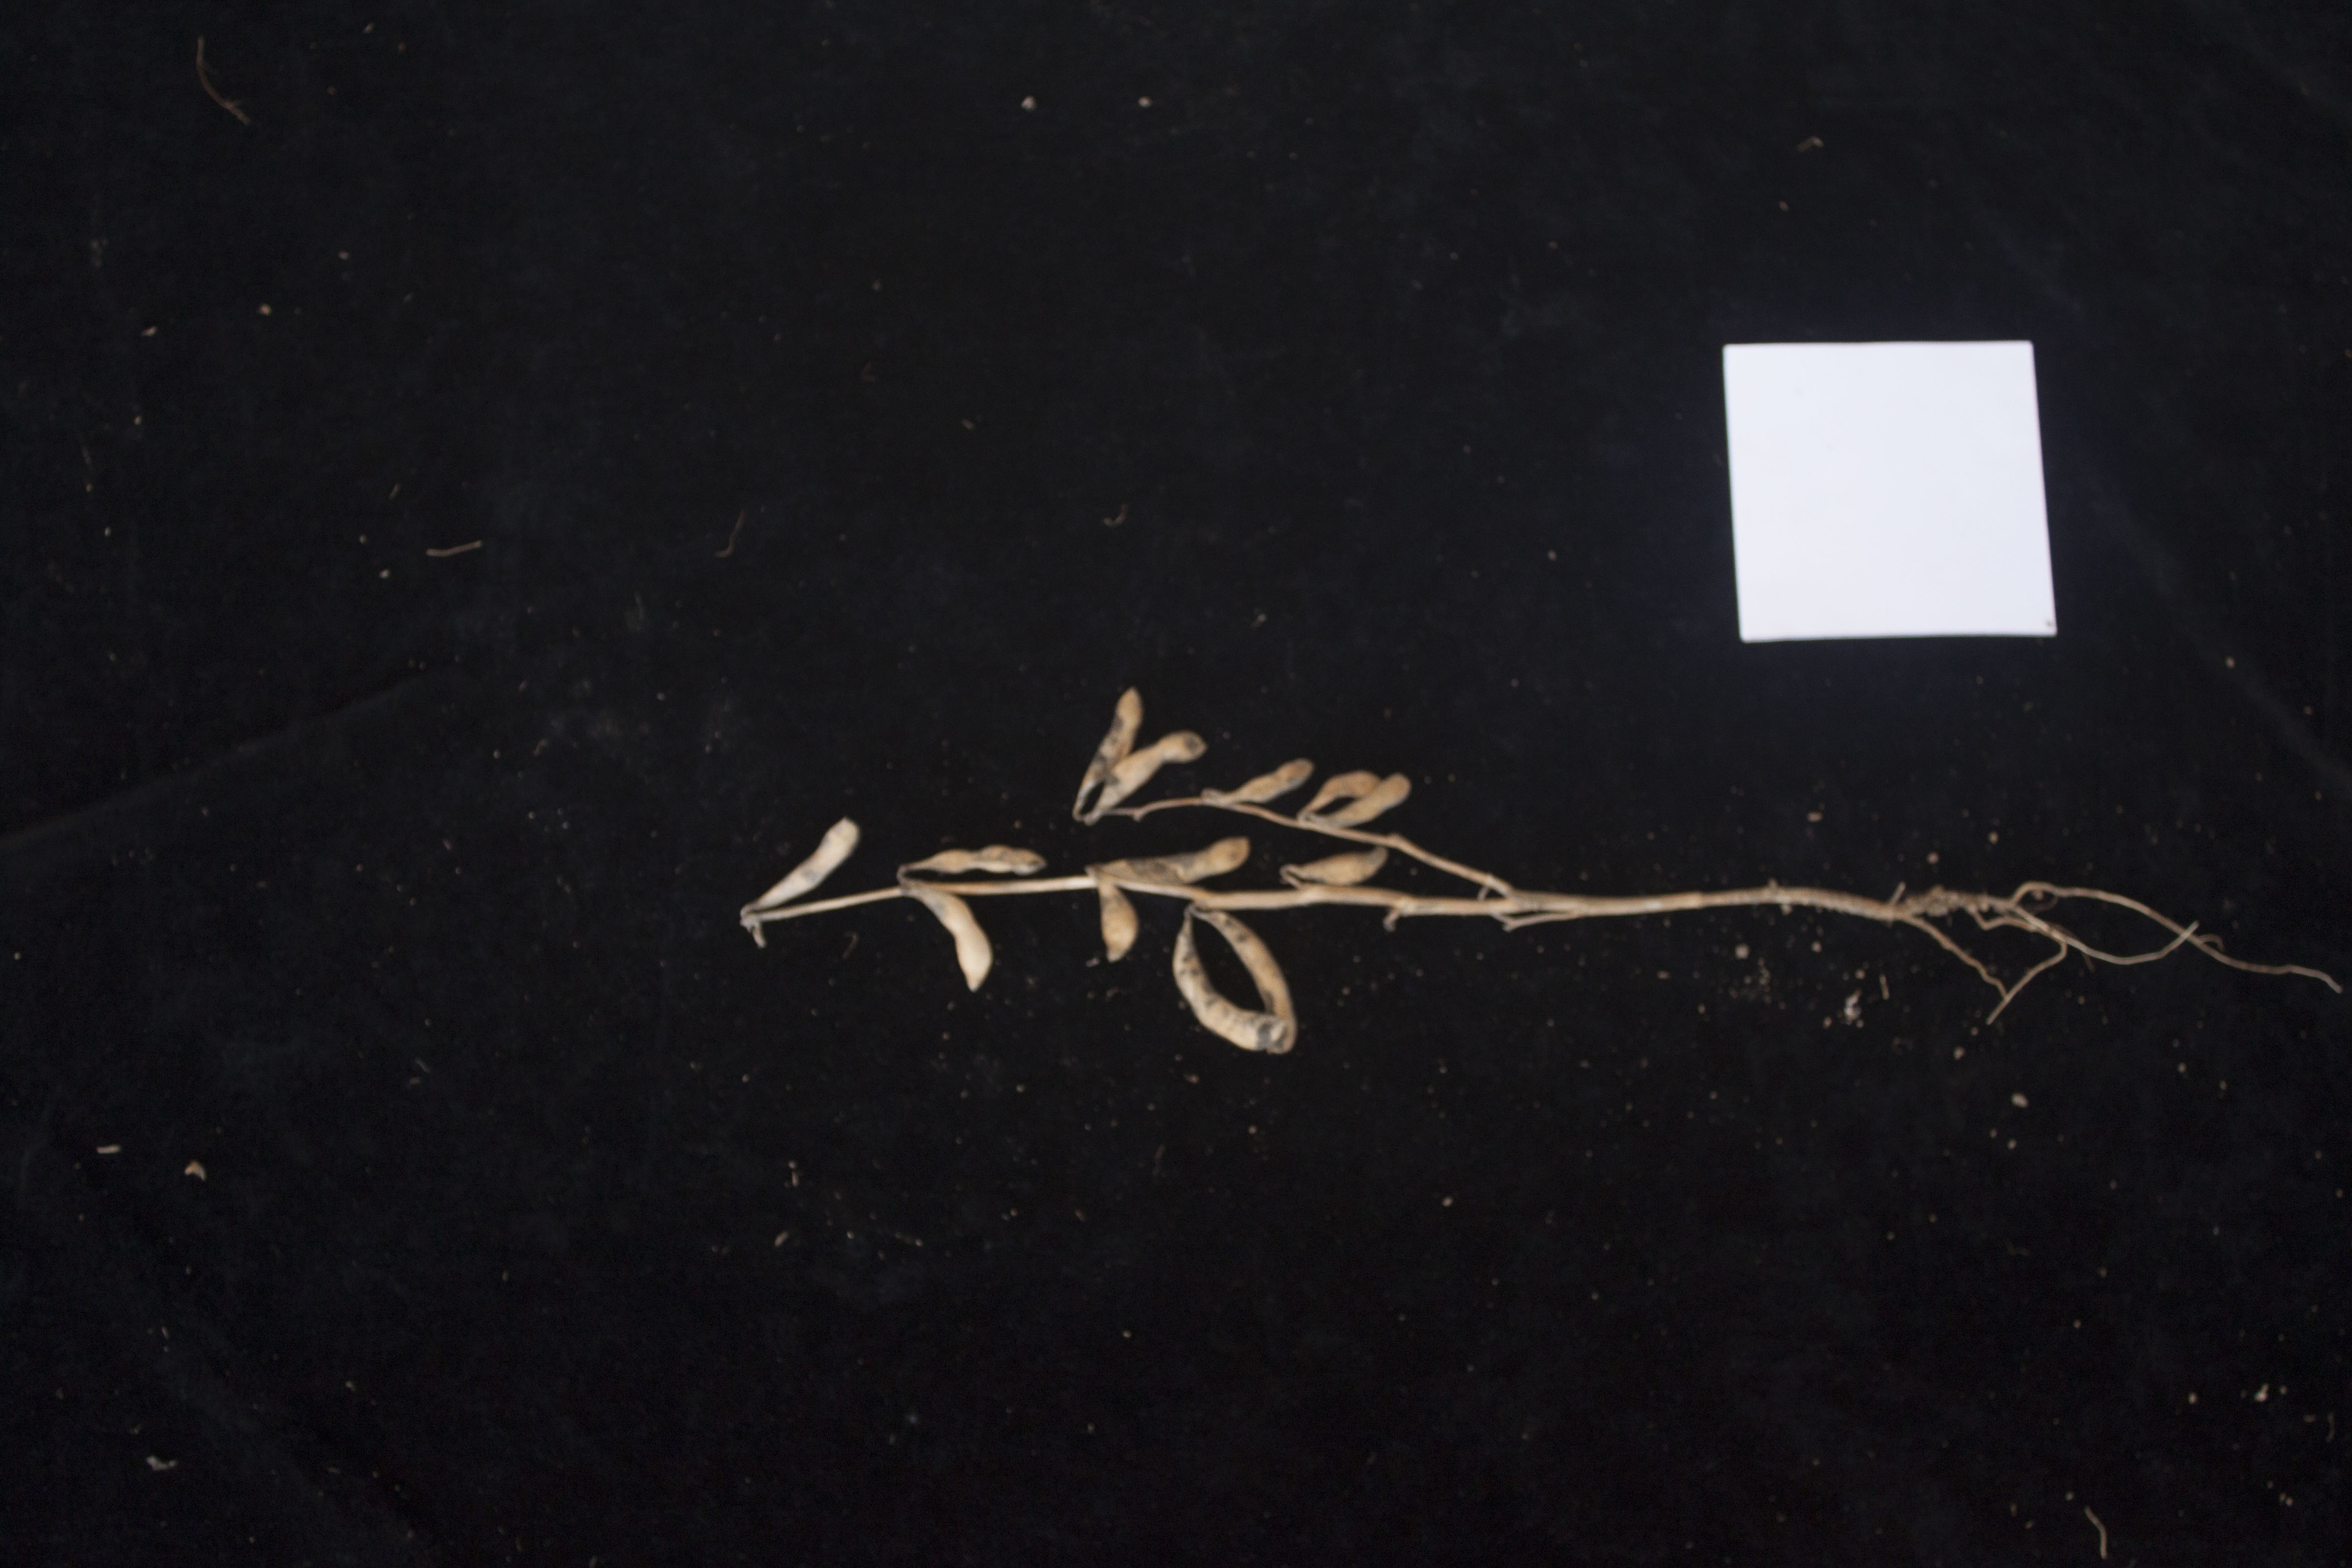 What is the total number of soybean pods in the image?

13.